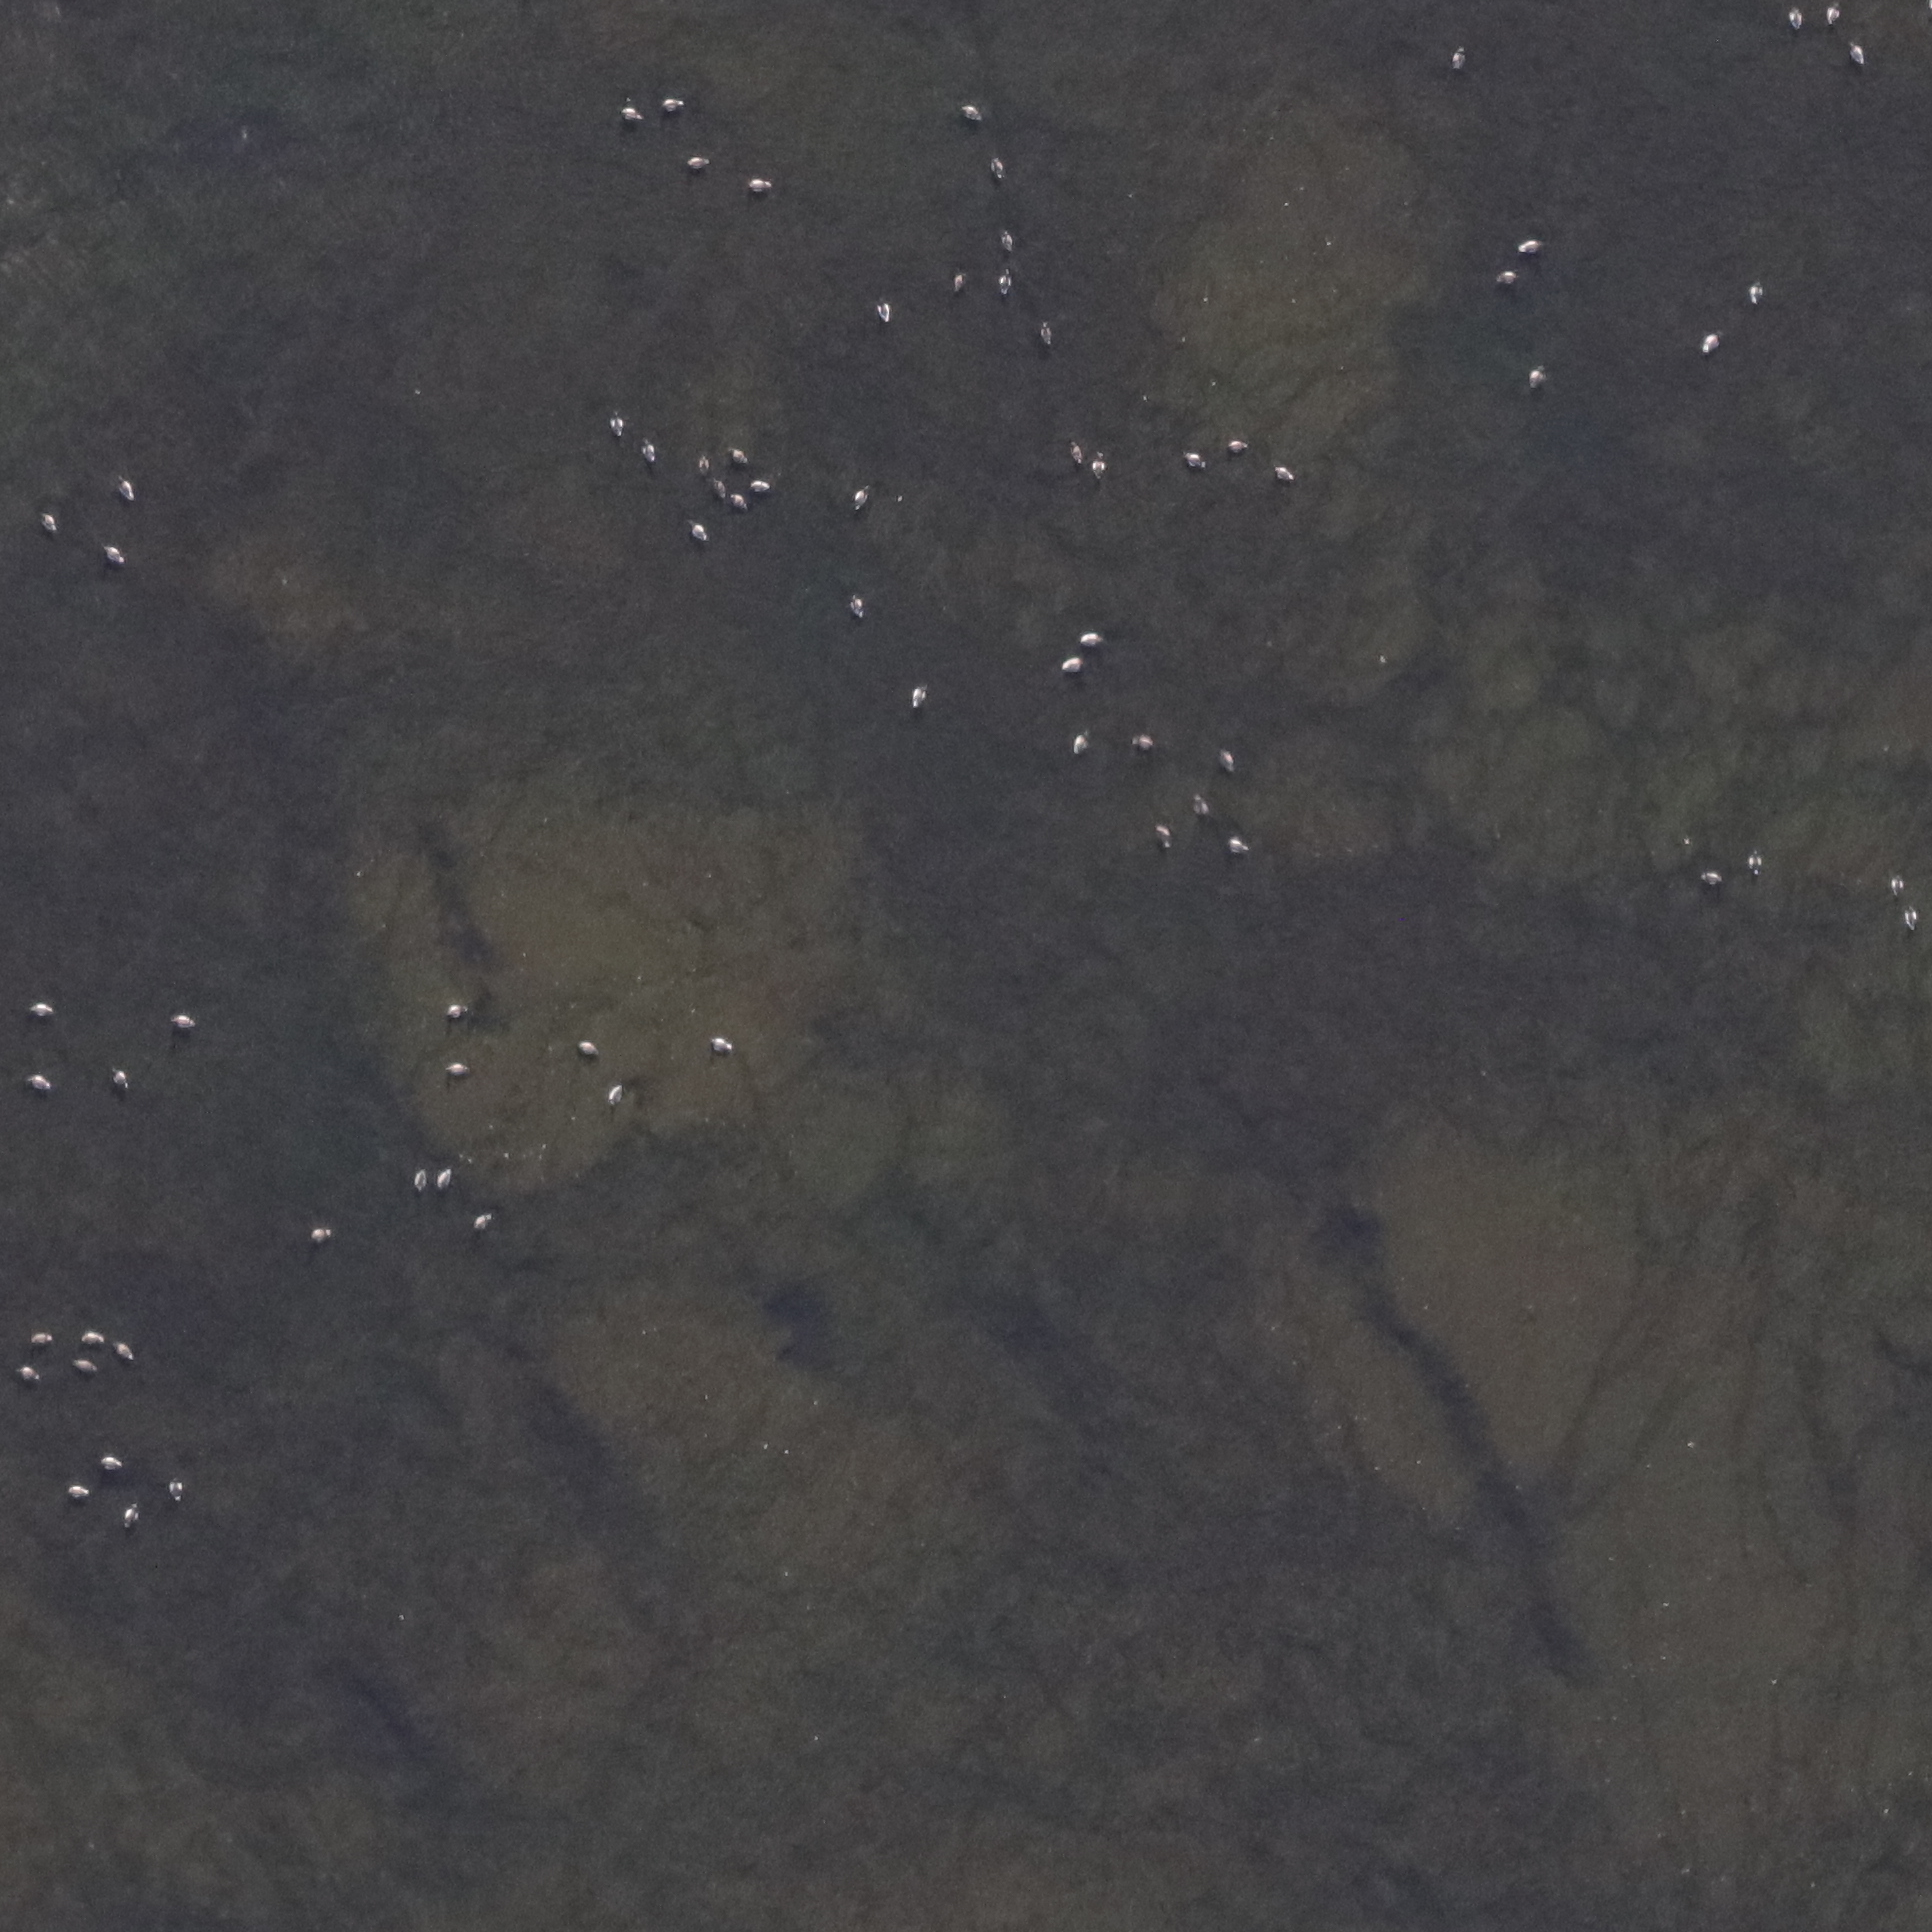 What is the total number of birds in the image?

73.